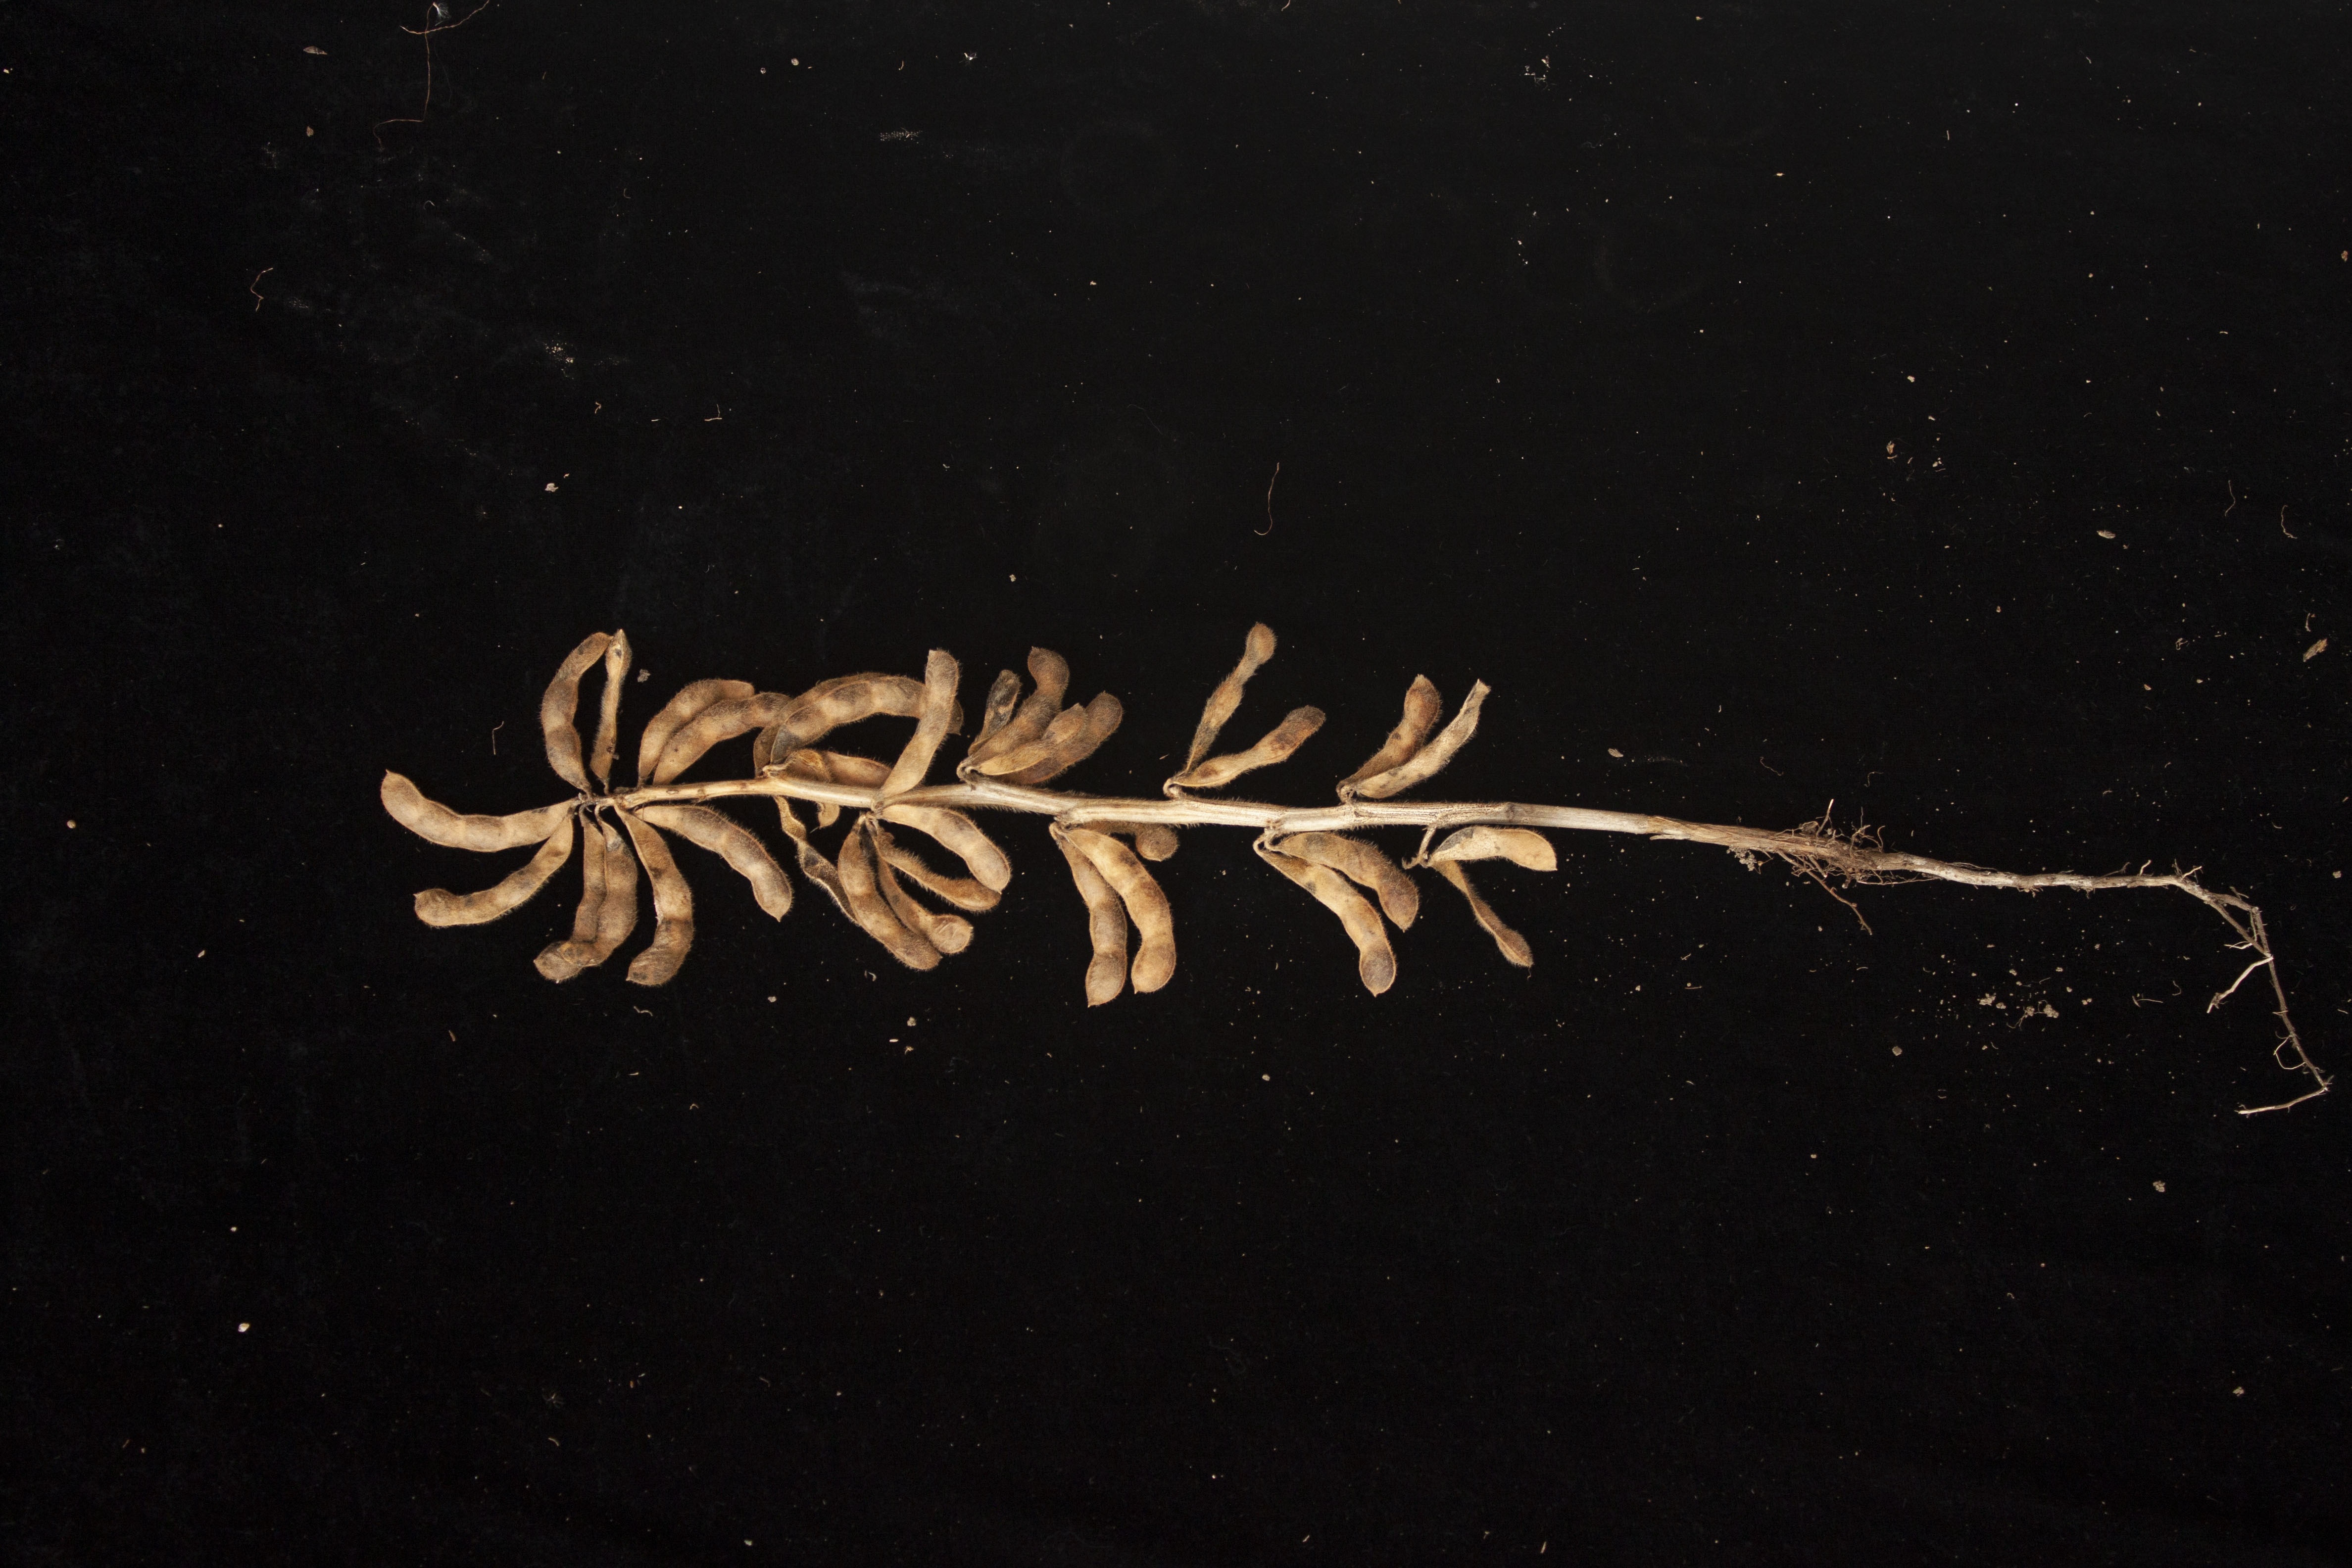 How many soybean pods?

32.